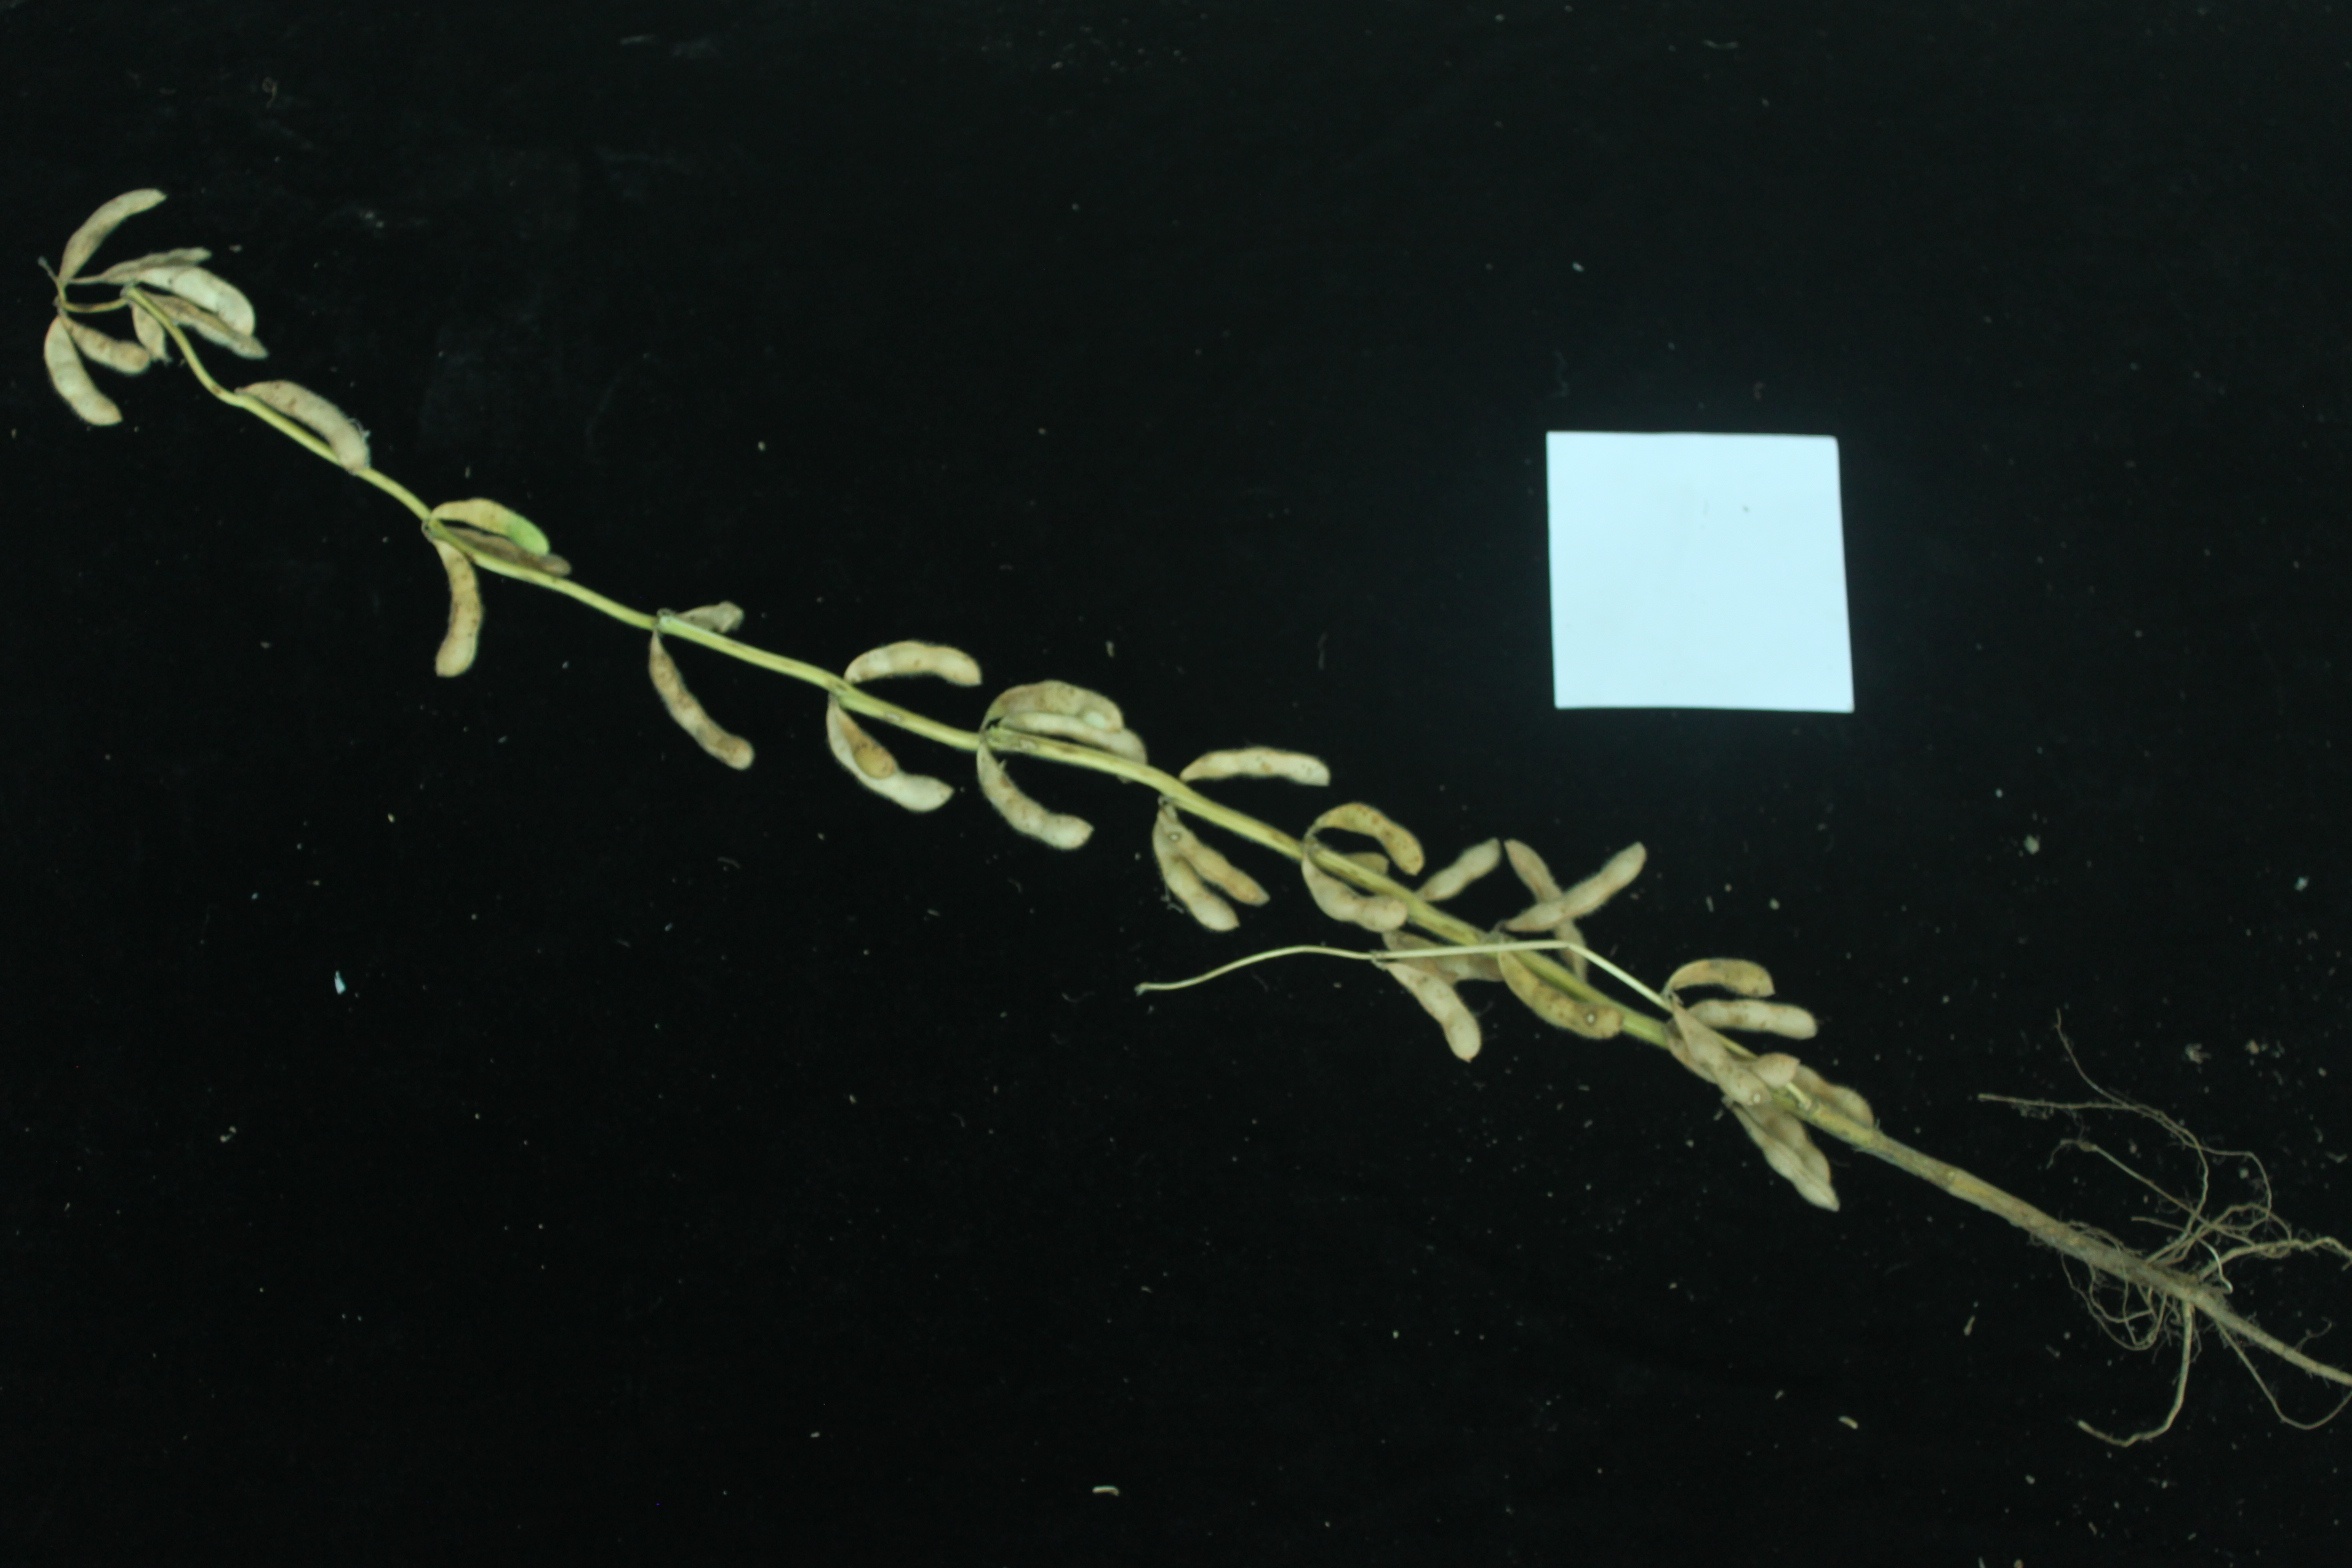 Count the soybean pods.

38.